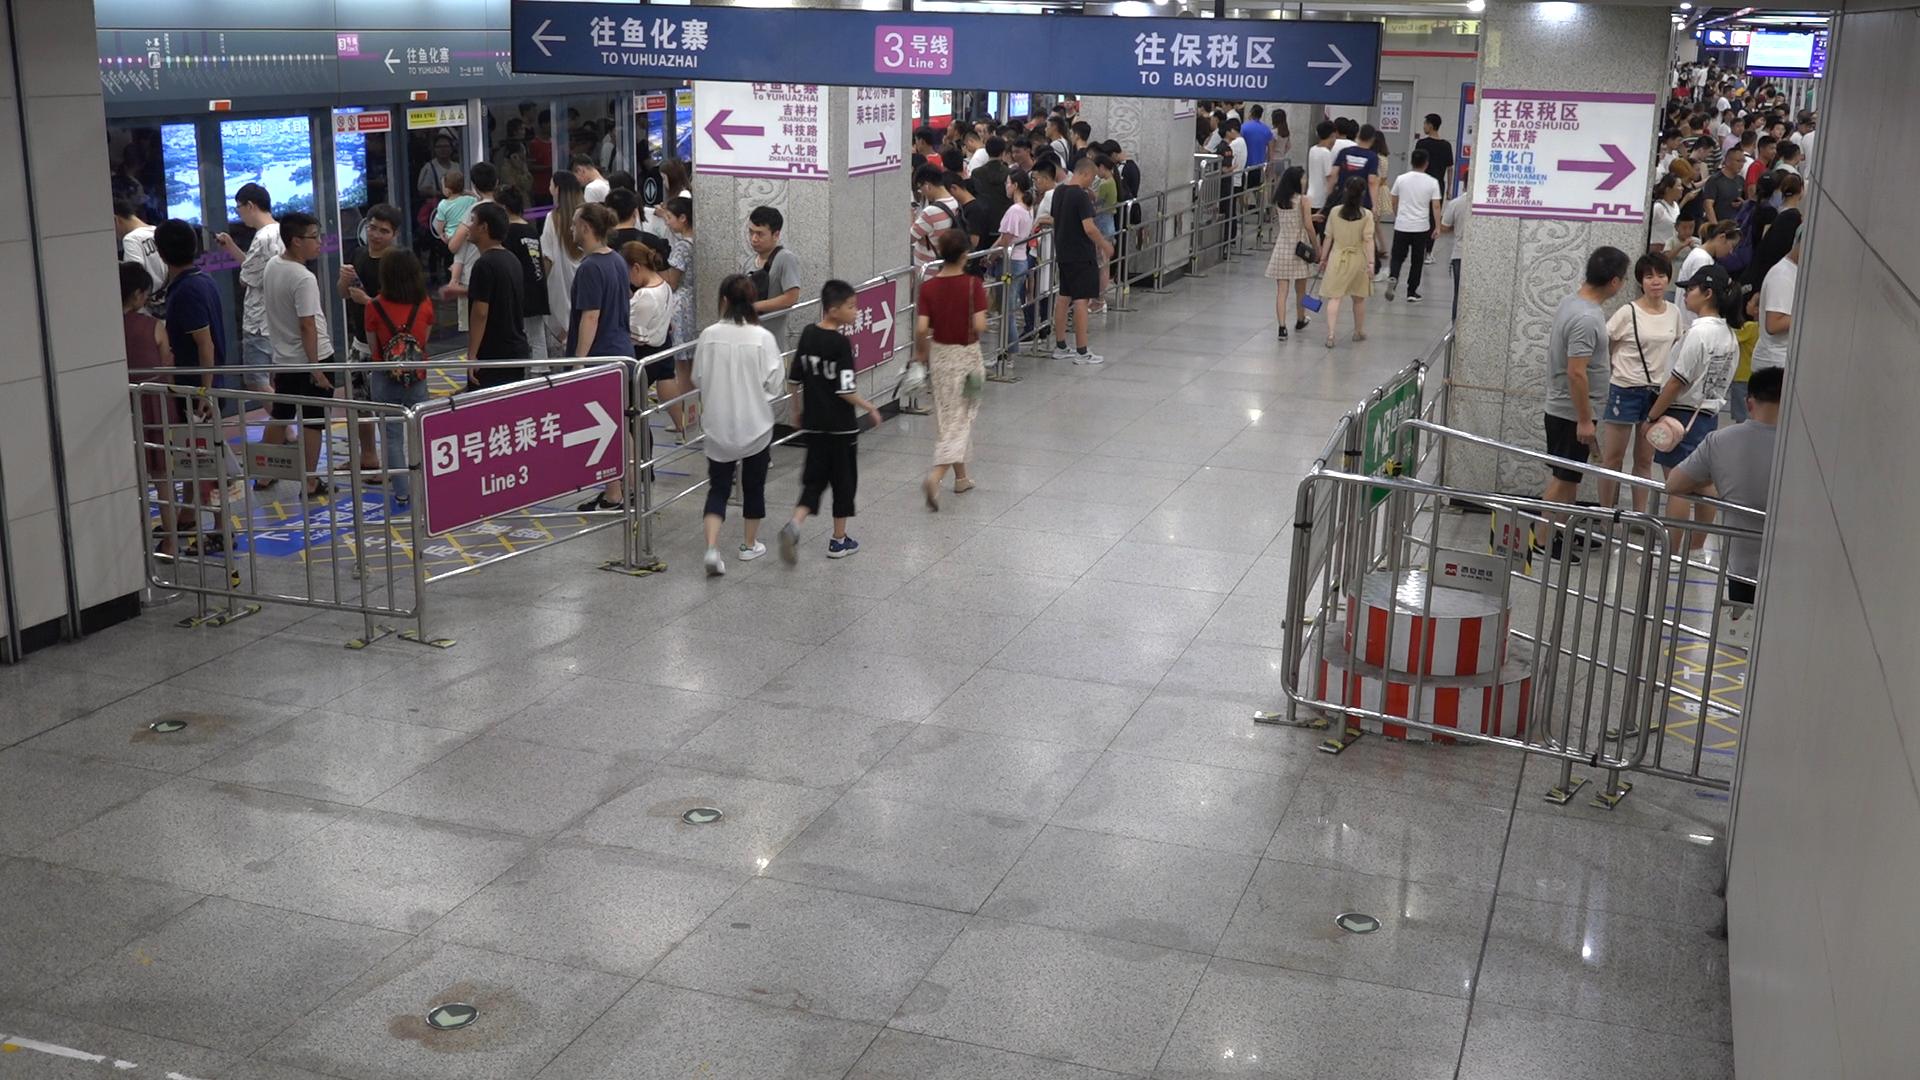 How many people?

142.